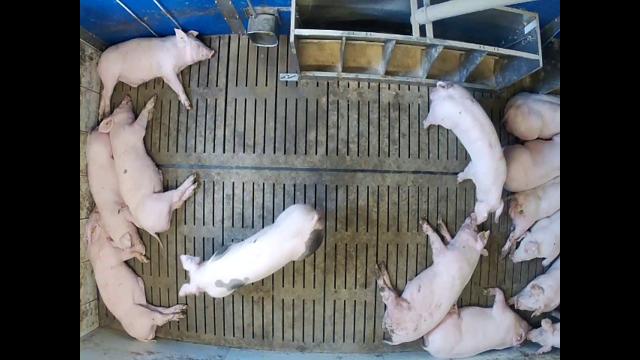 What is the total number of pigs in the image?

14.